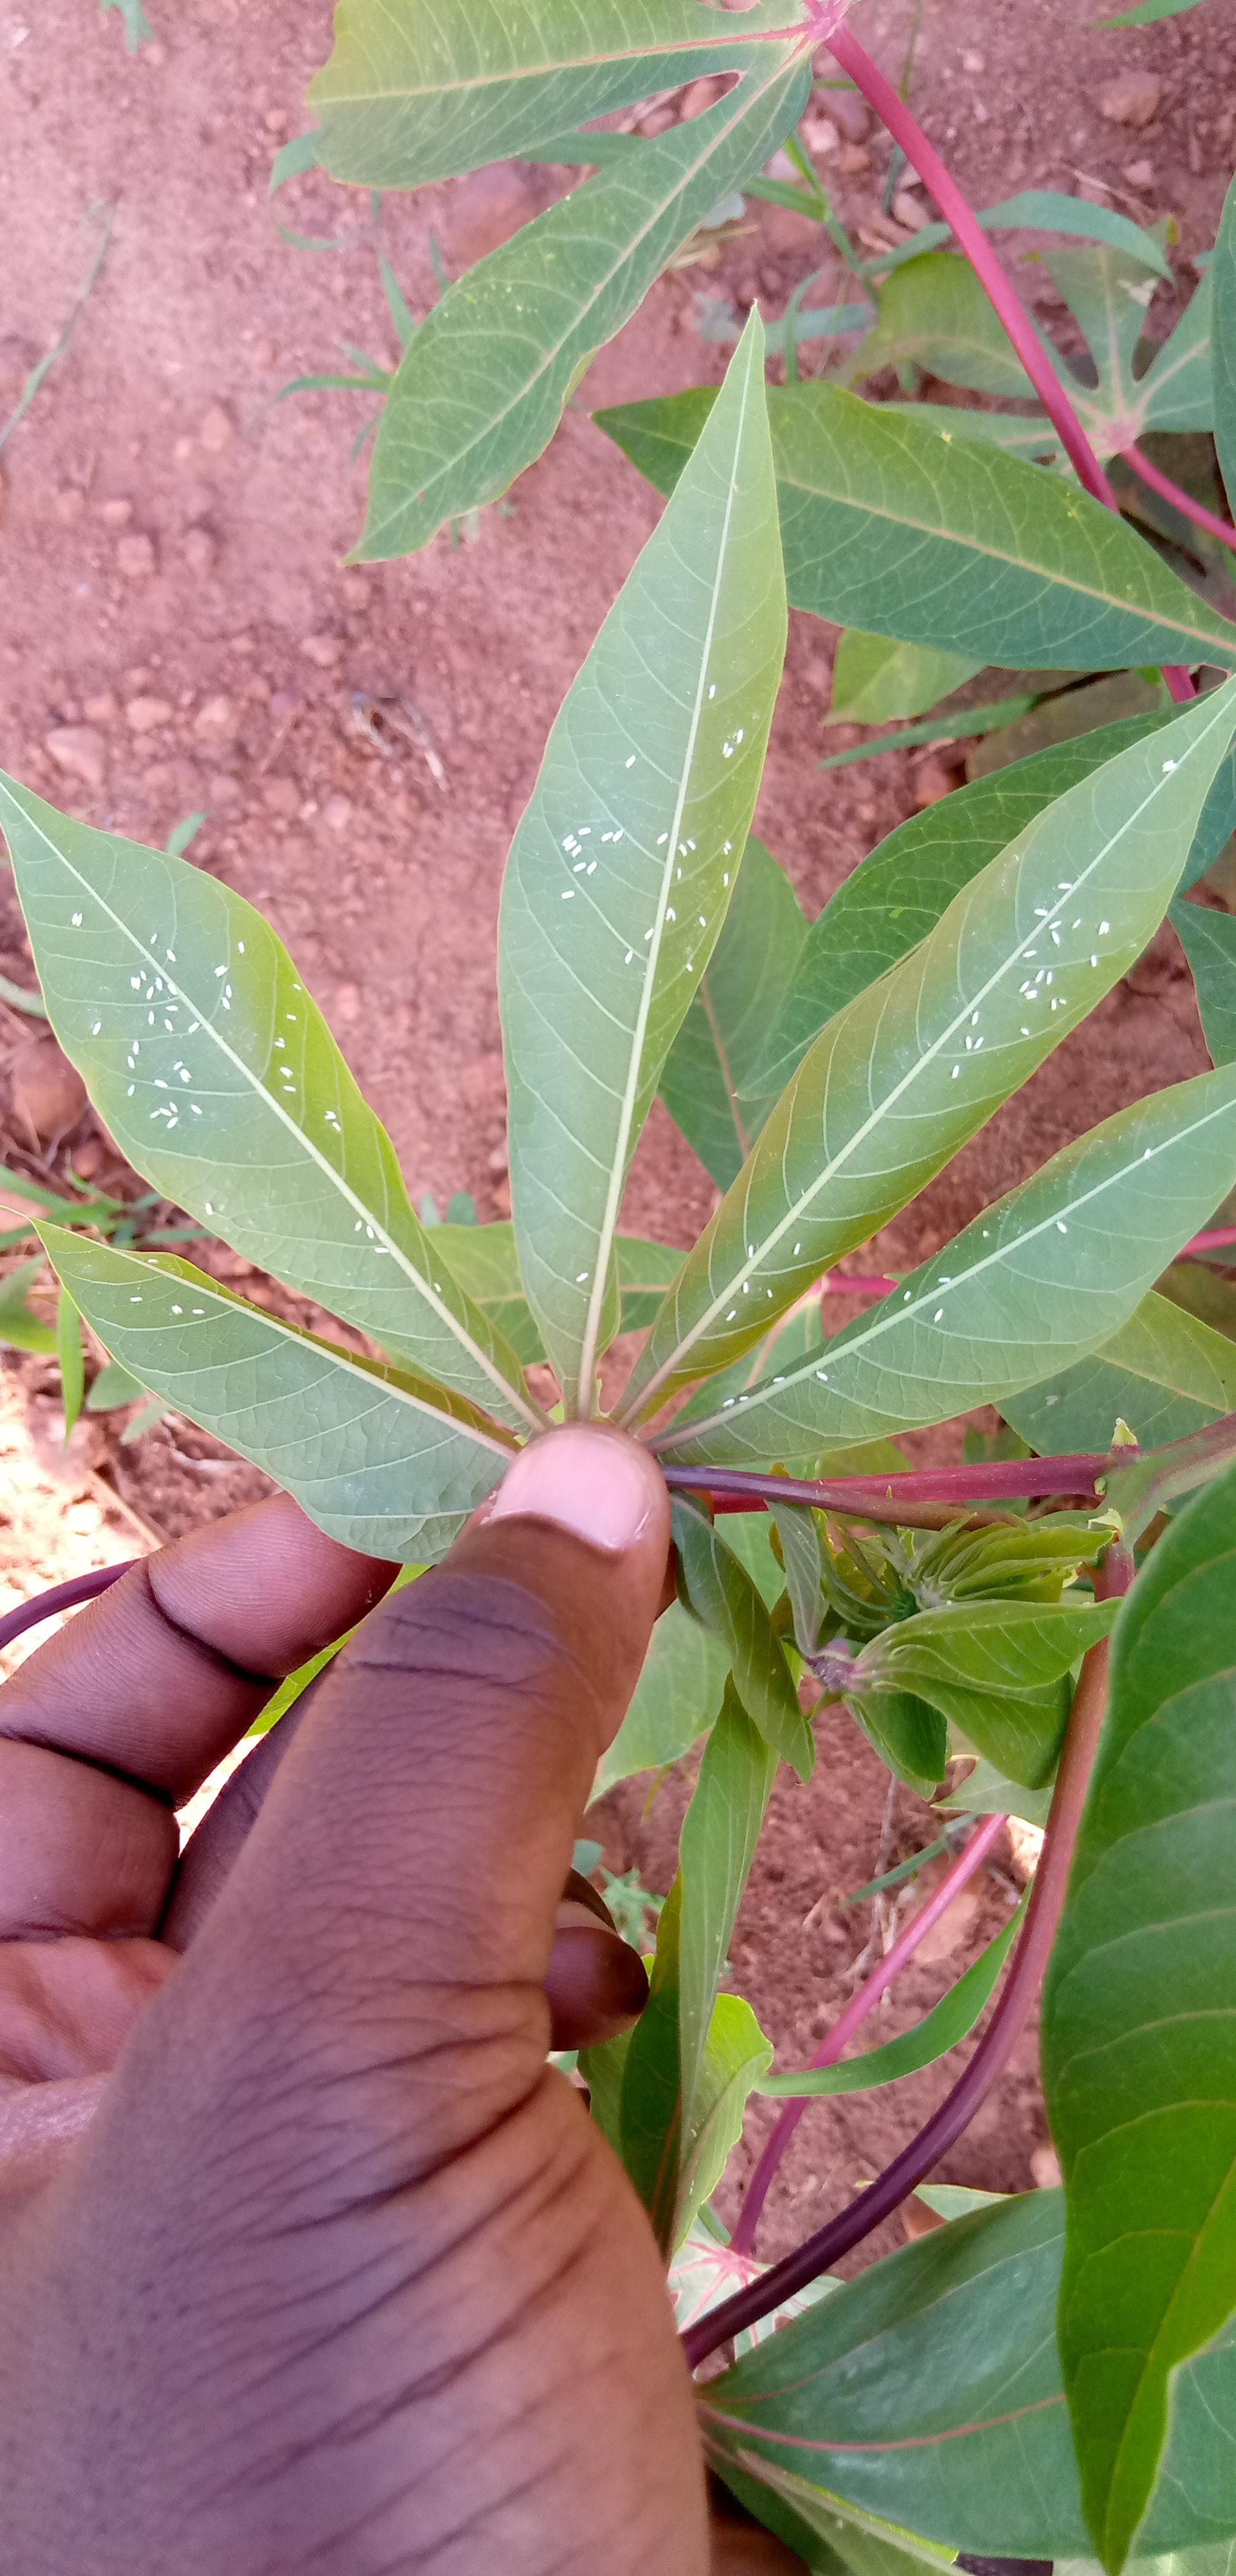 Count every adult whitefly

117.